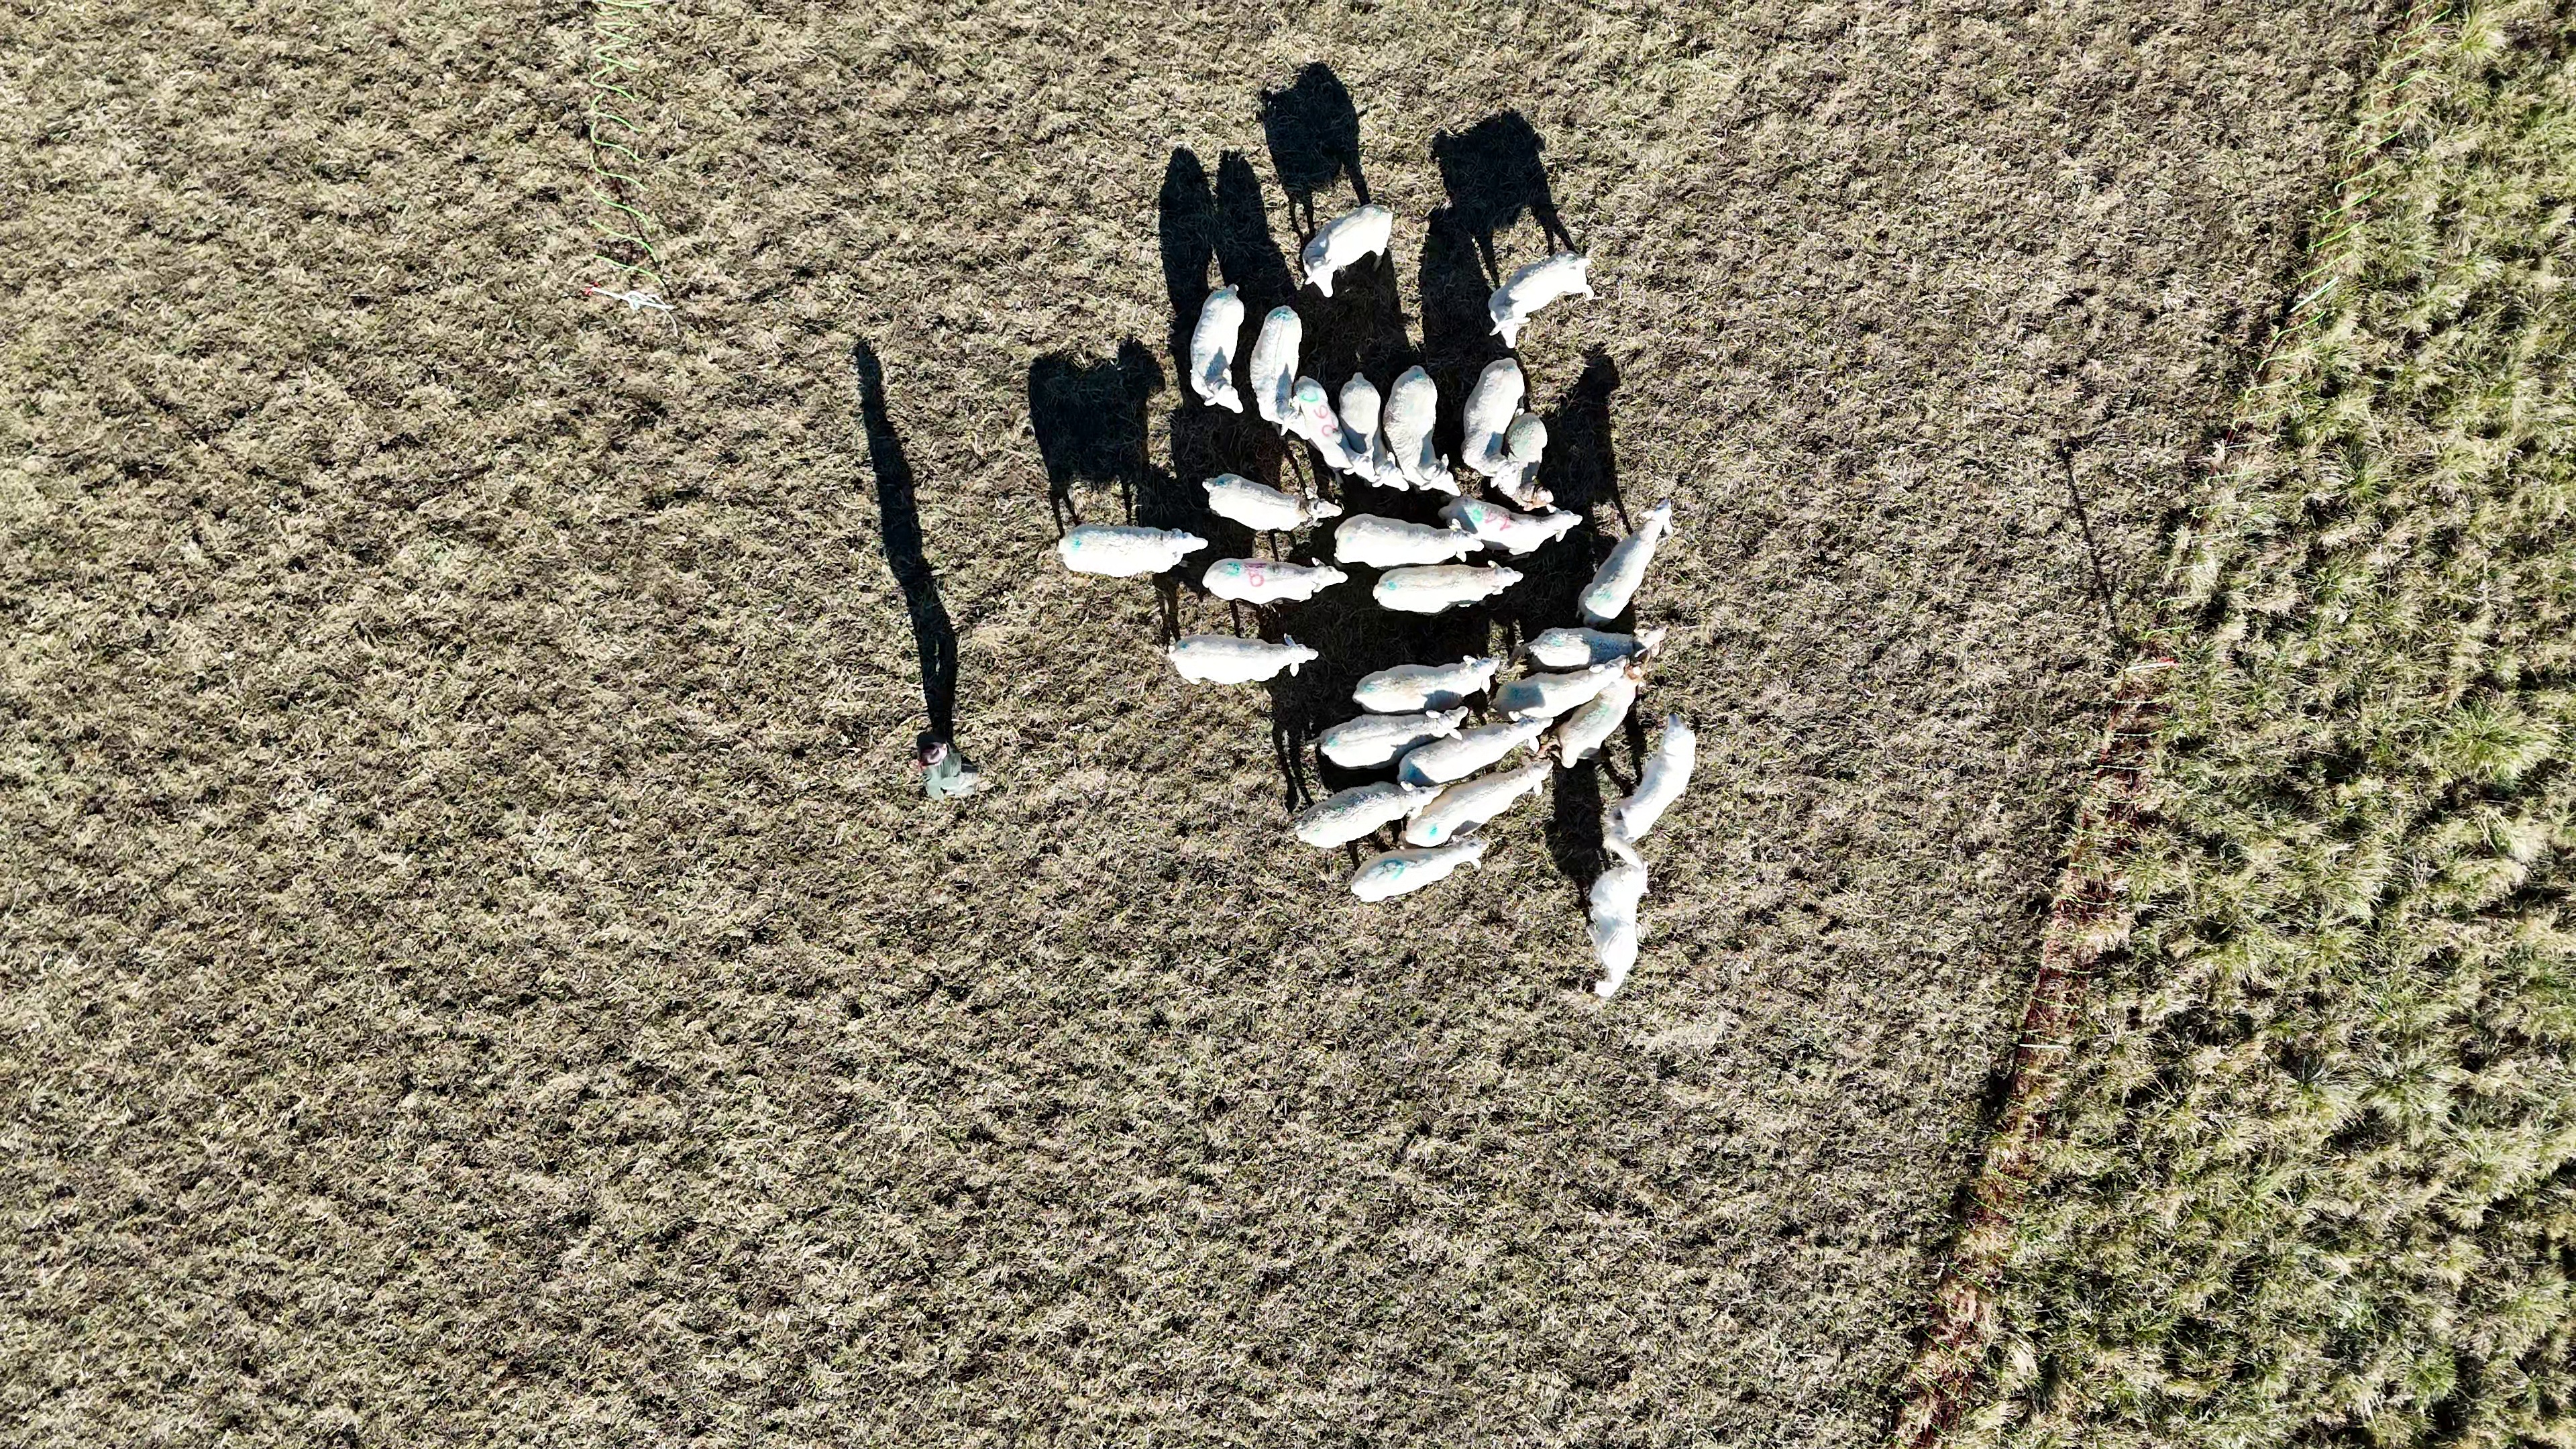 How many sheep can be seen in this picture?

24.